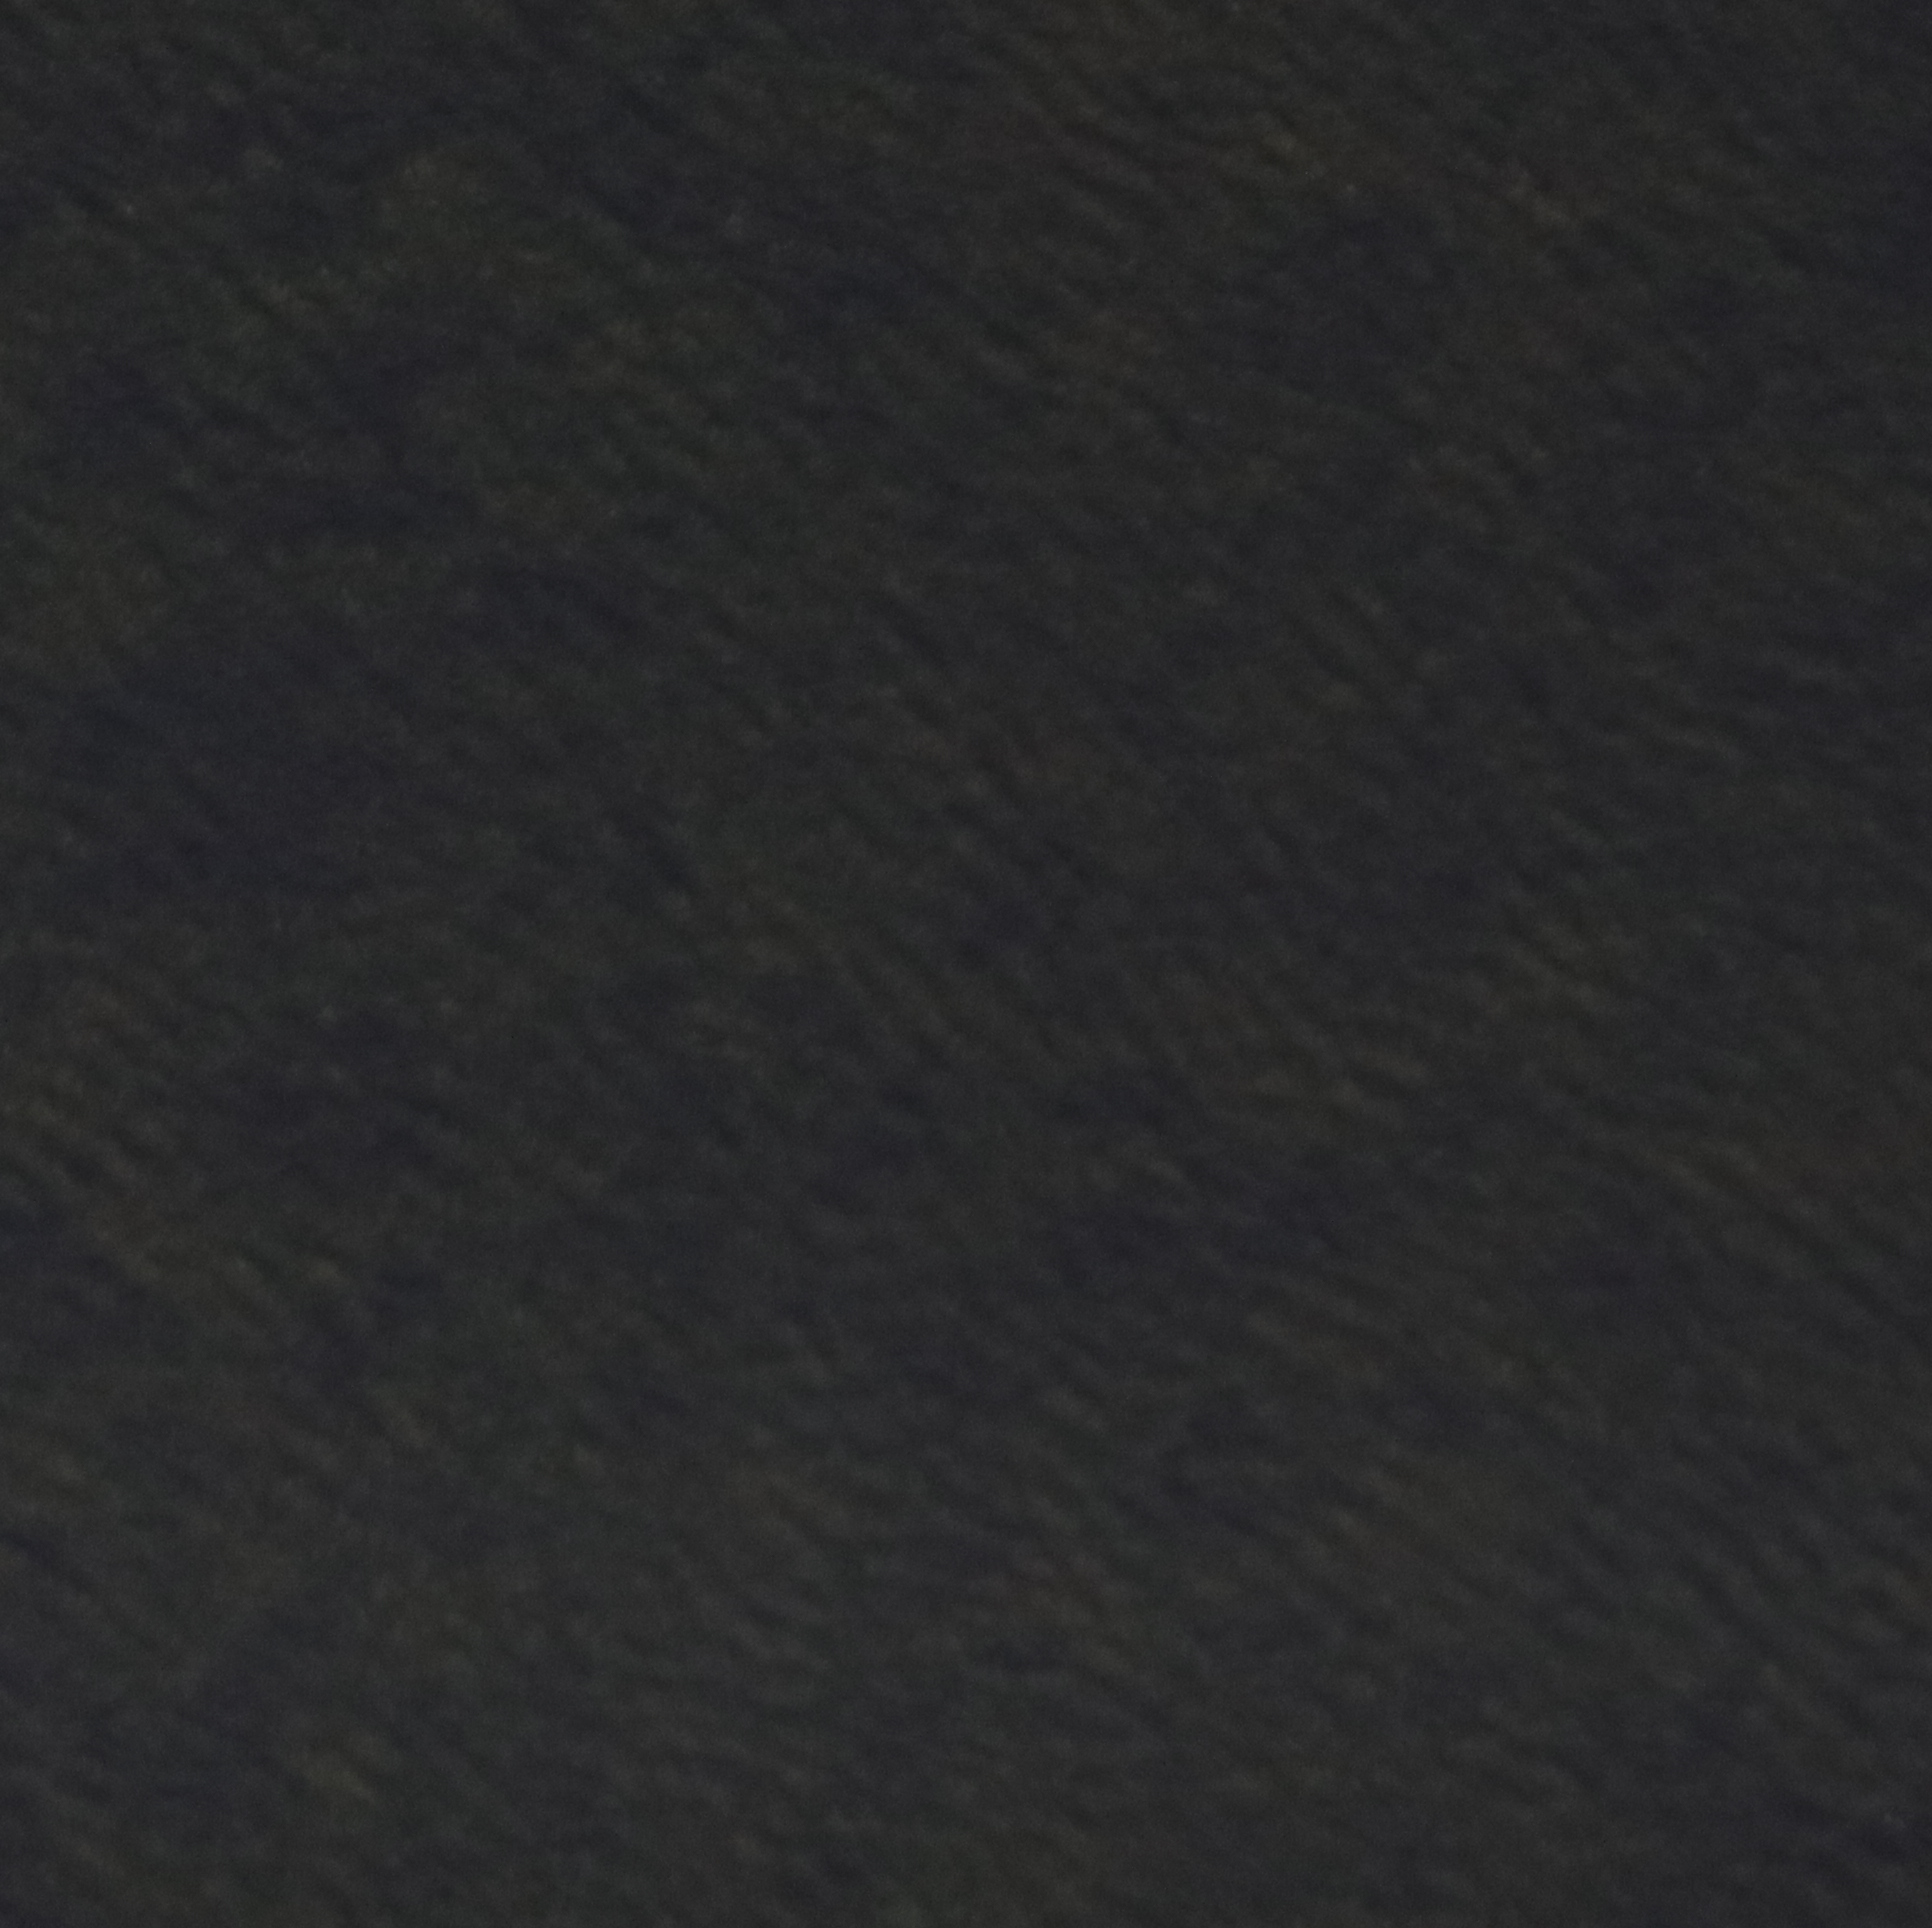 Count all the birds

0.